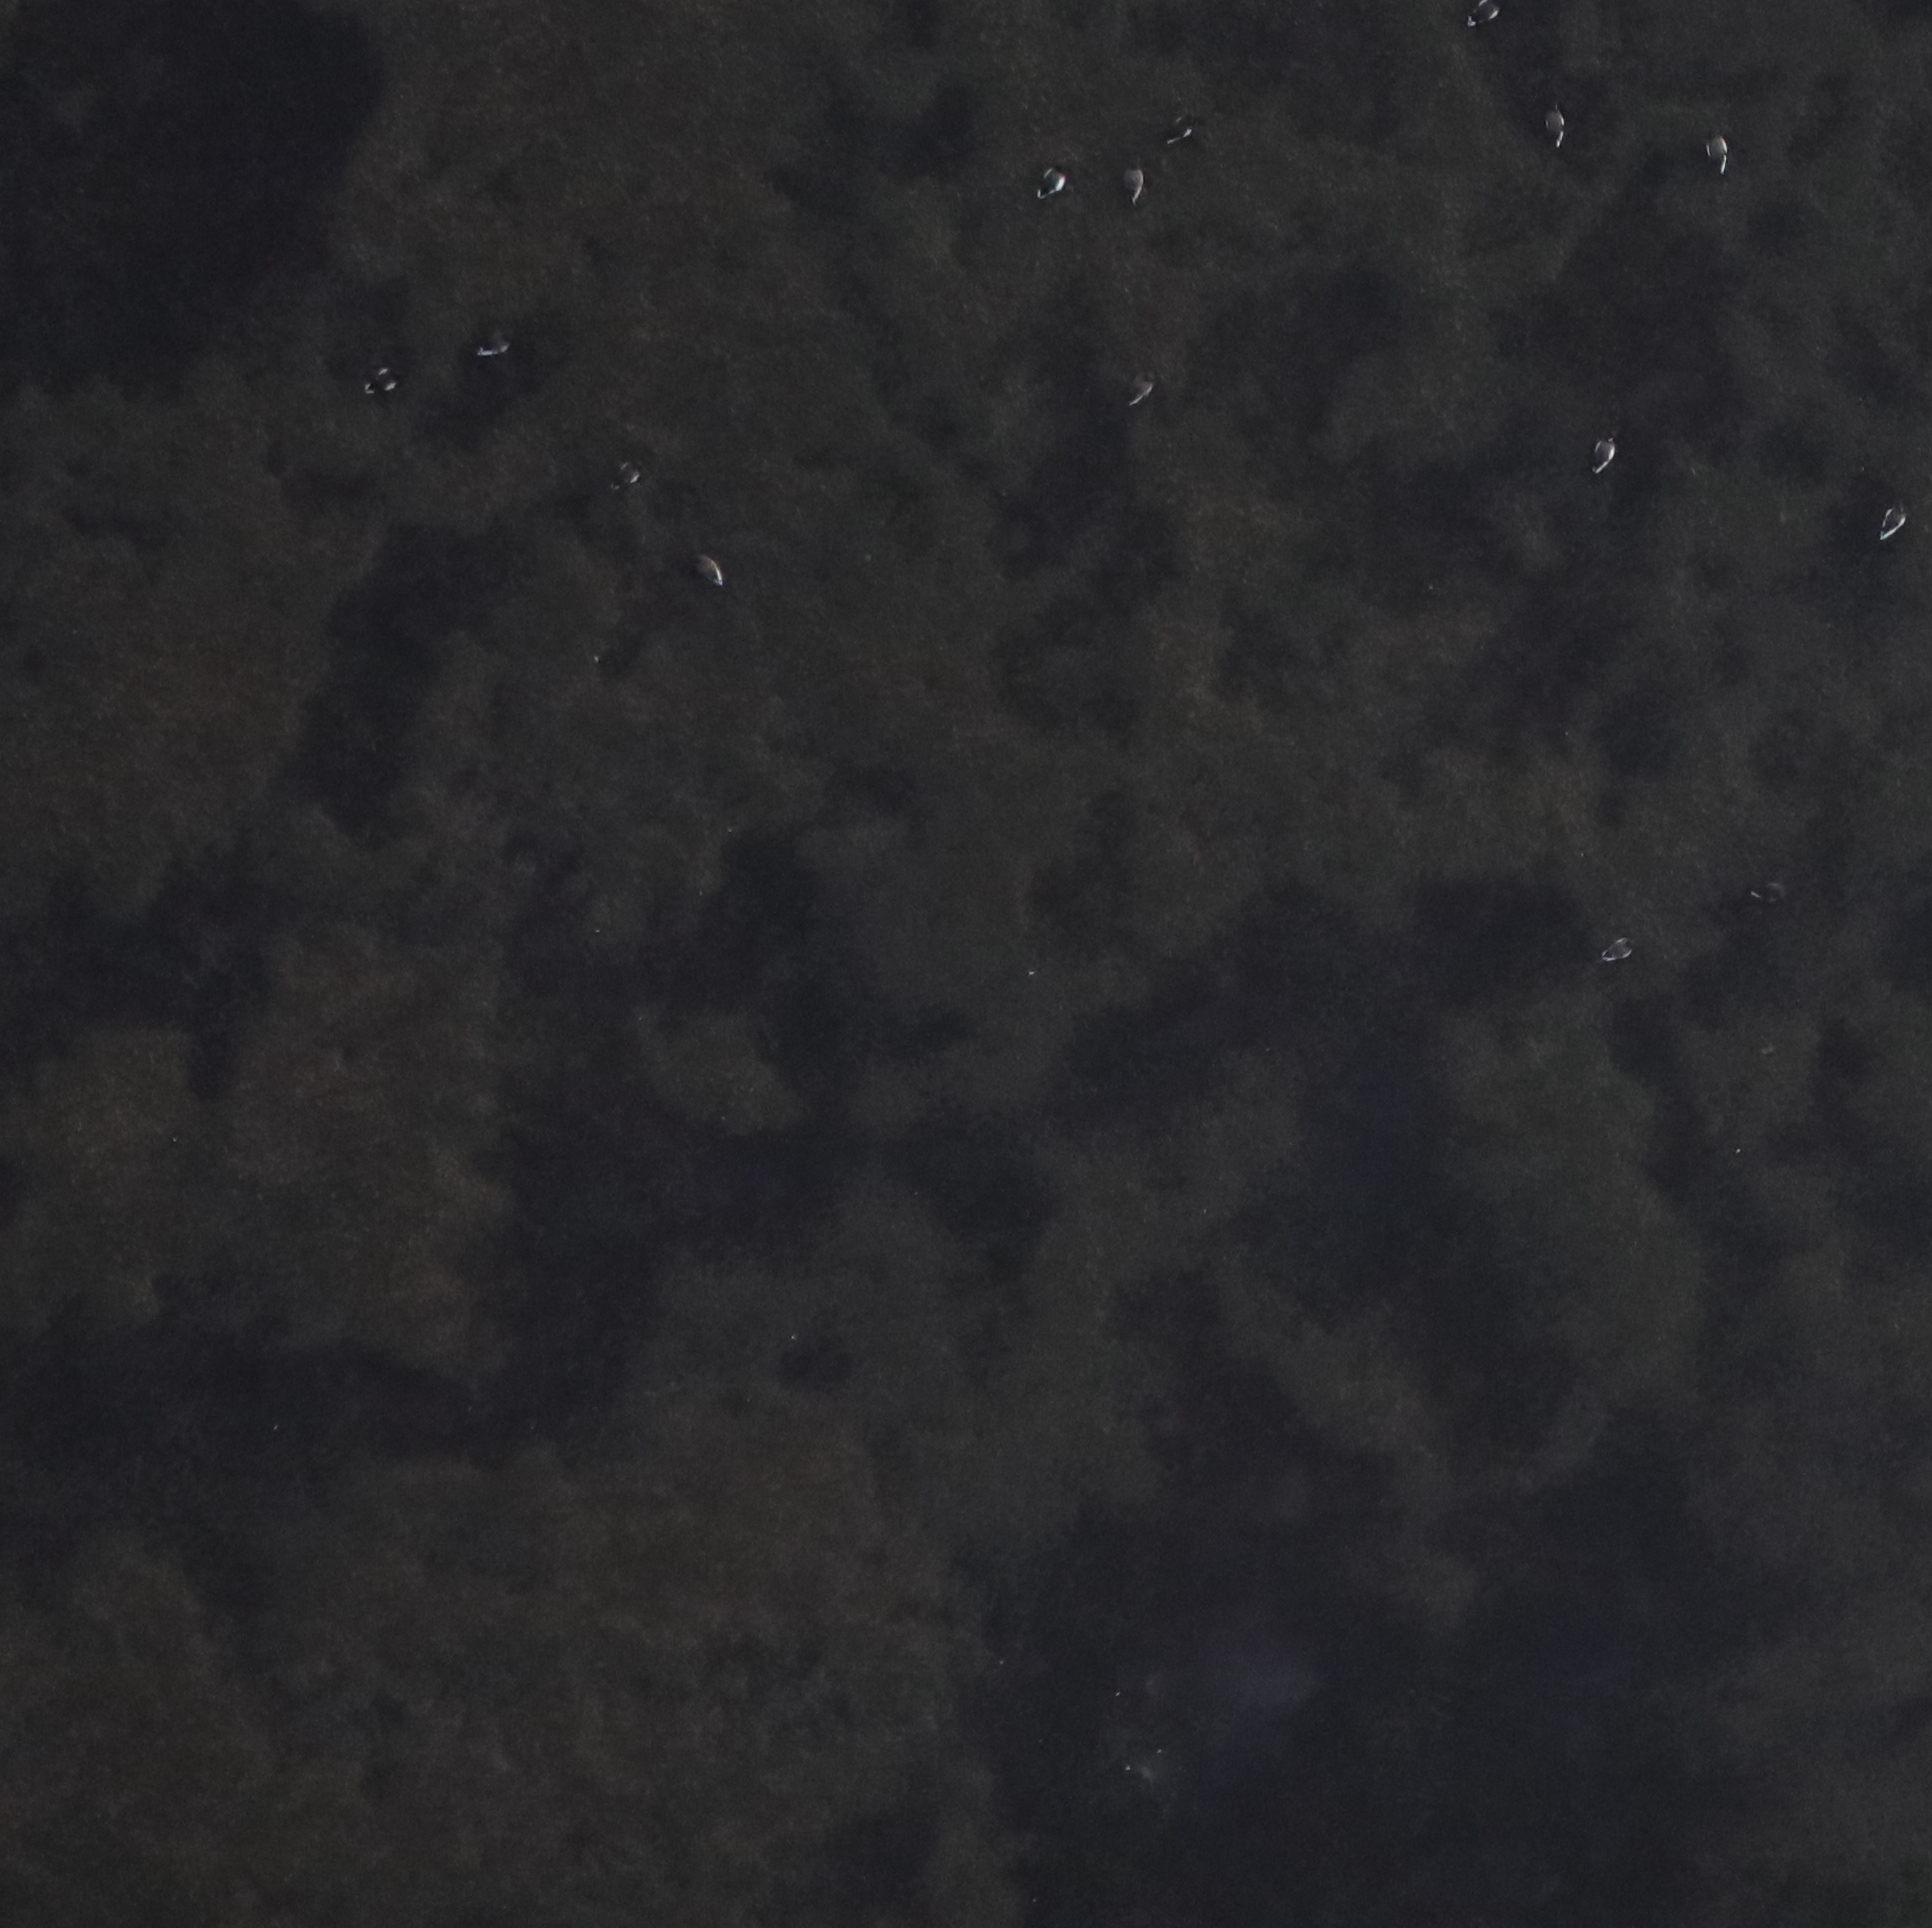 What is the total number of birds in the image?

15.